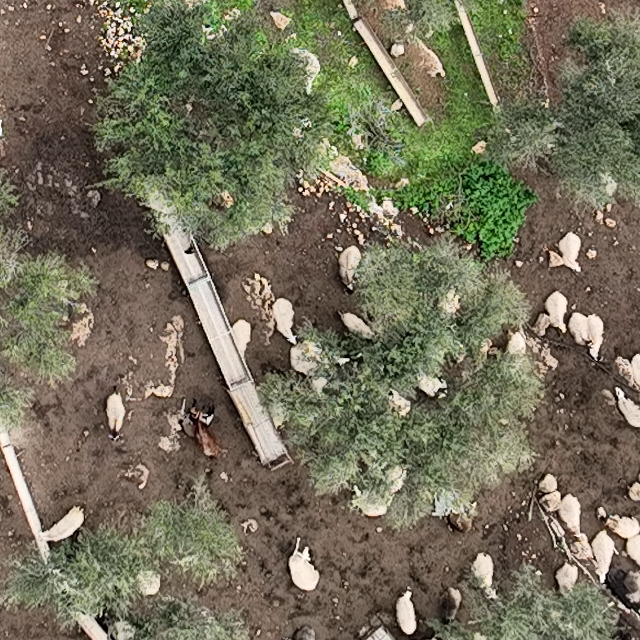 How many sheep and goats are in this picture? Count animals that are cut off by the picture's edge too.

33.